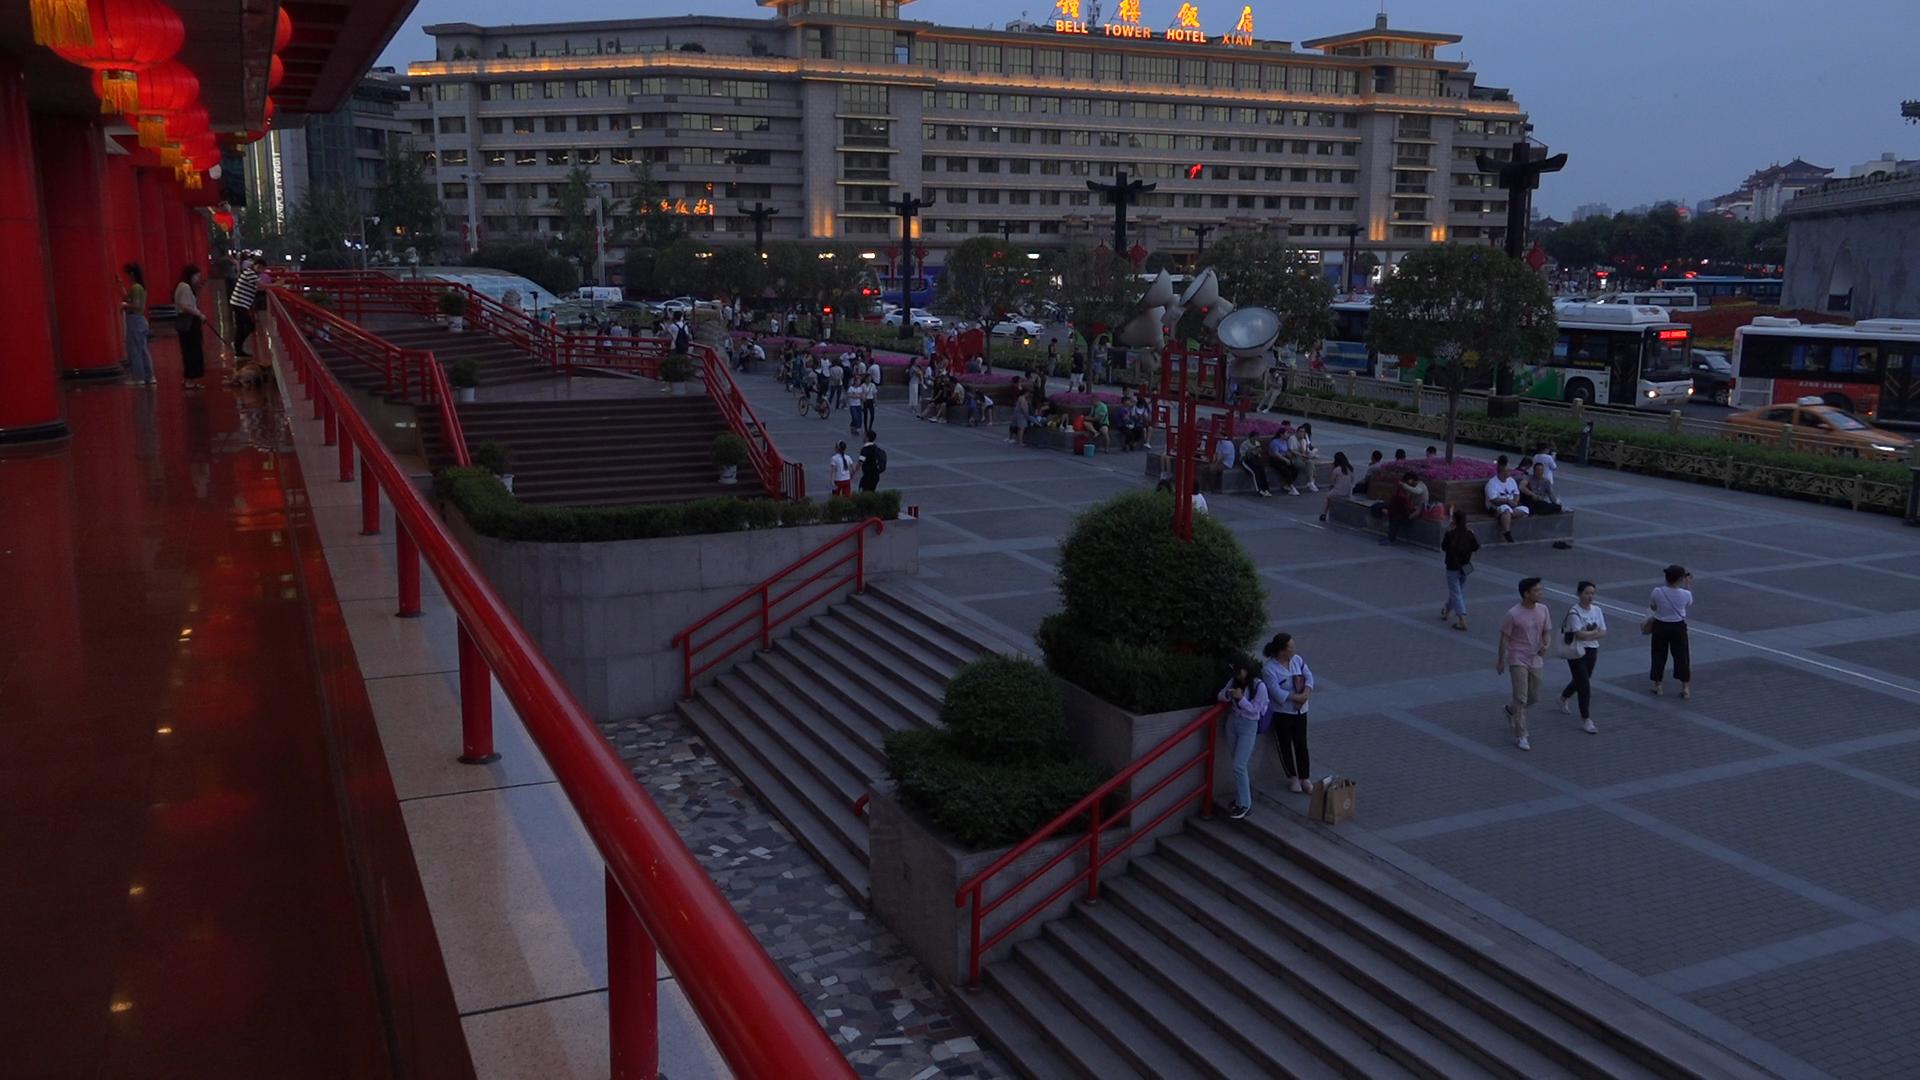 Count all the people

166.